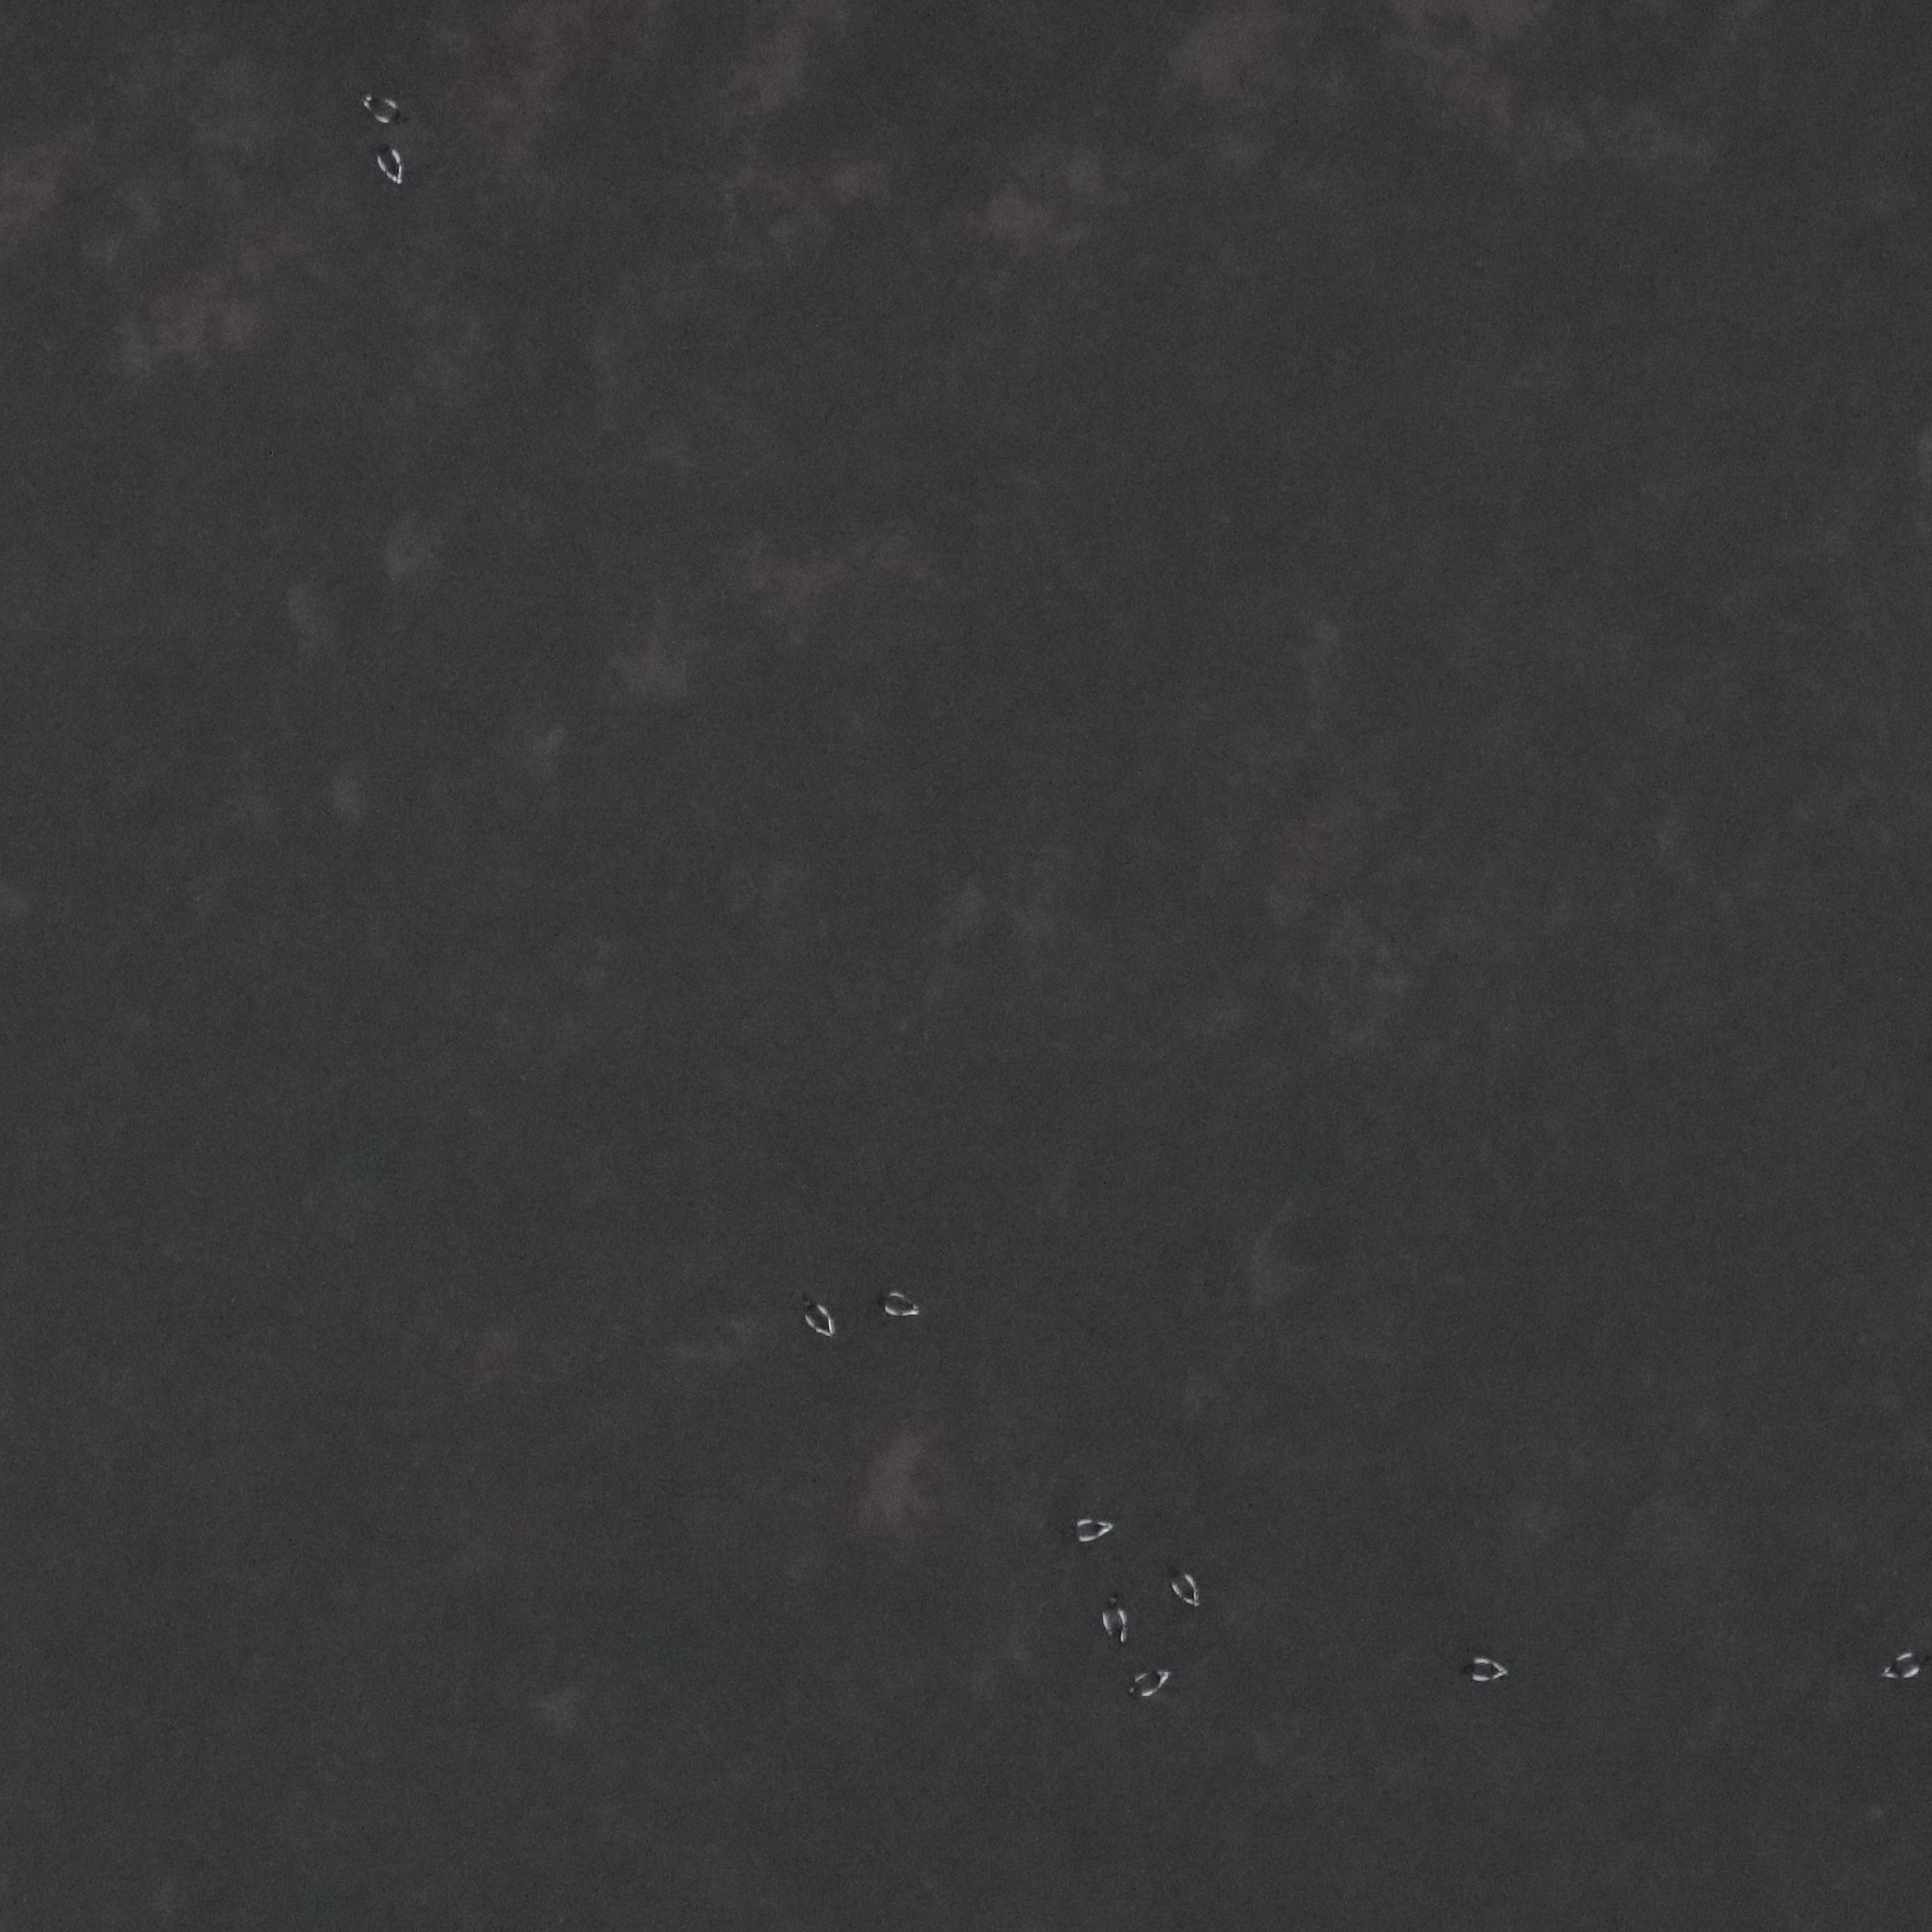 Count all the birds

10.